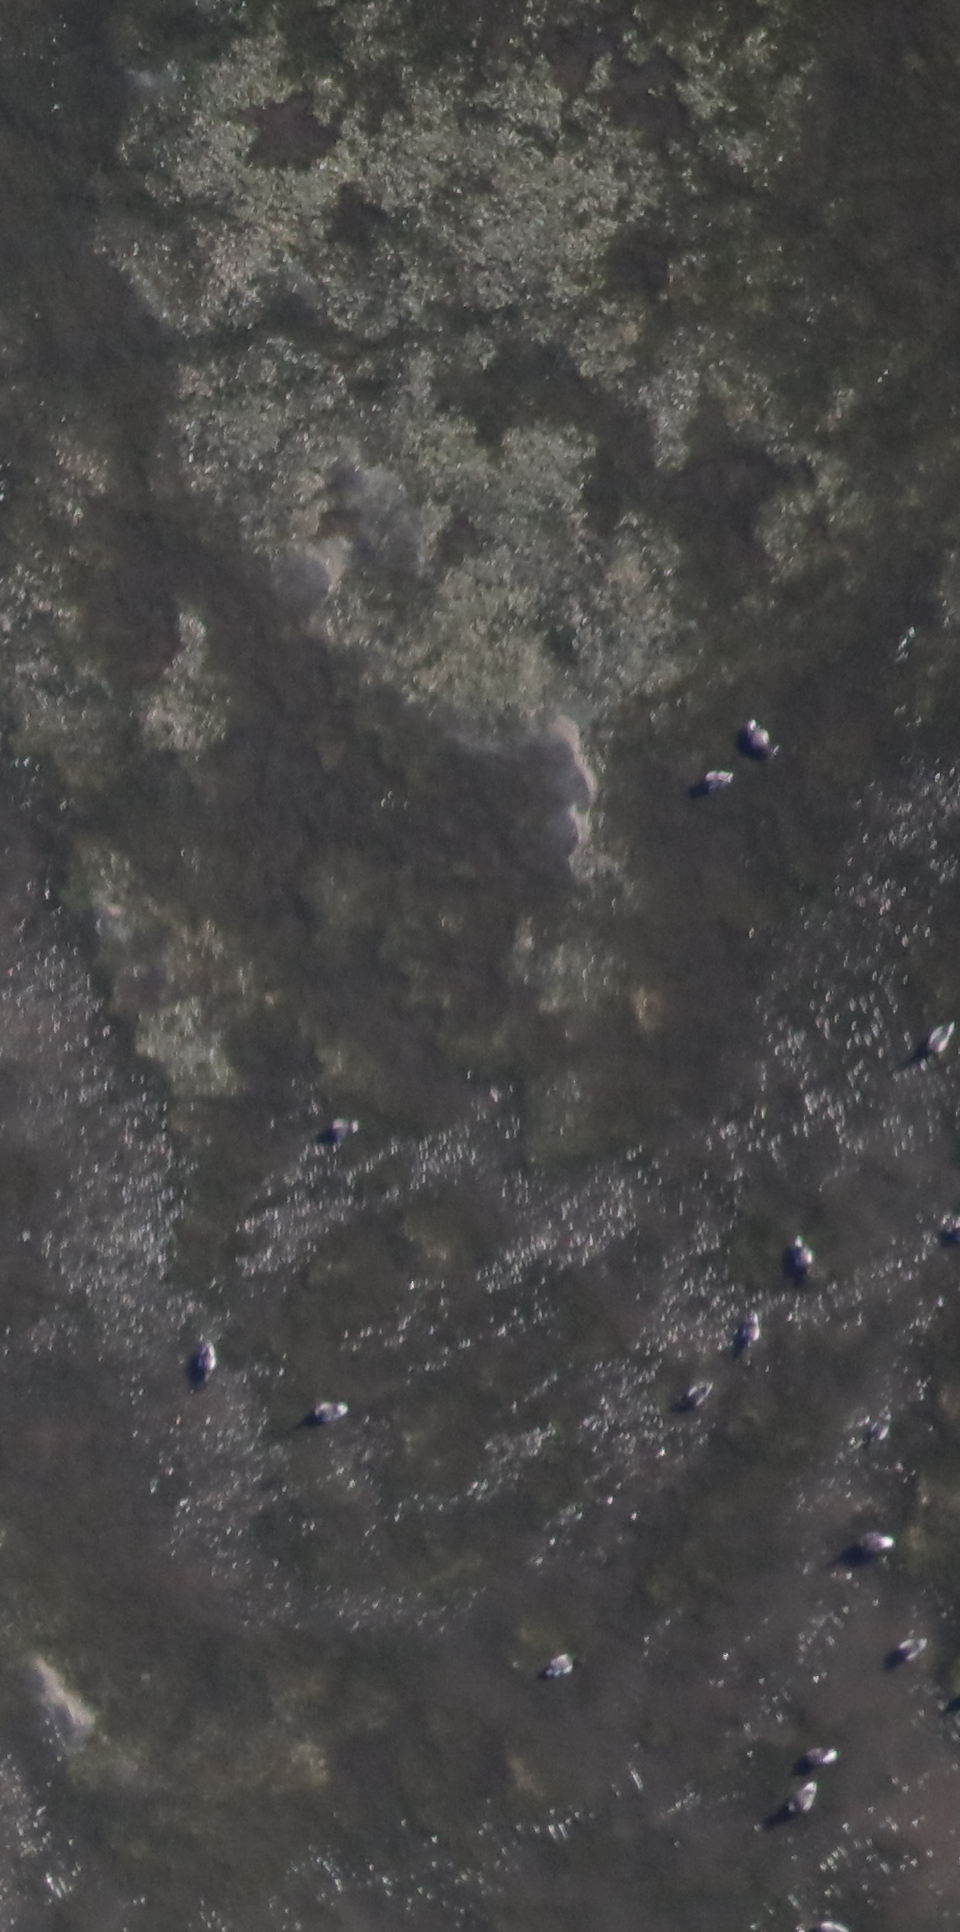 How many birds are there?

16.